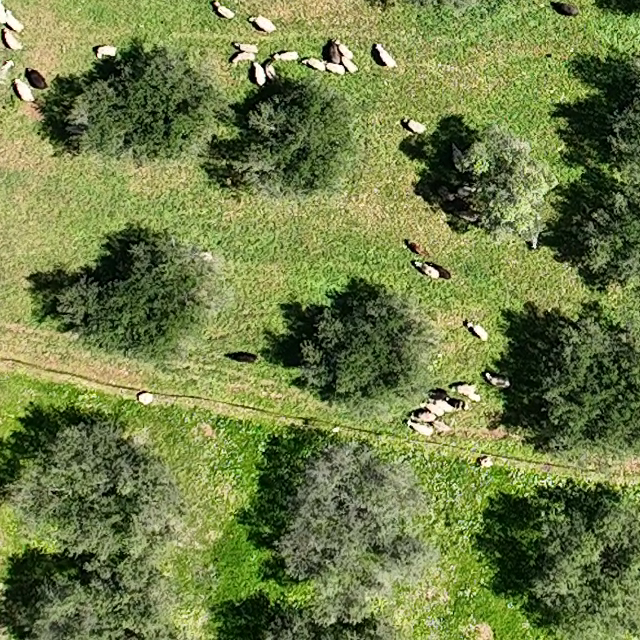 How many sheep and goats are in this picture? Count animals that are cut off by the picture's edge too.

43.